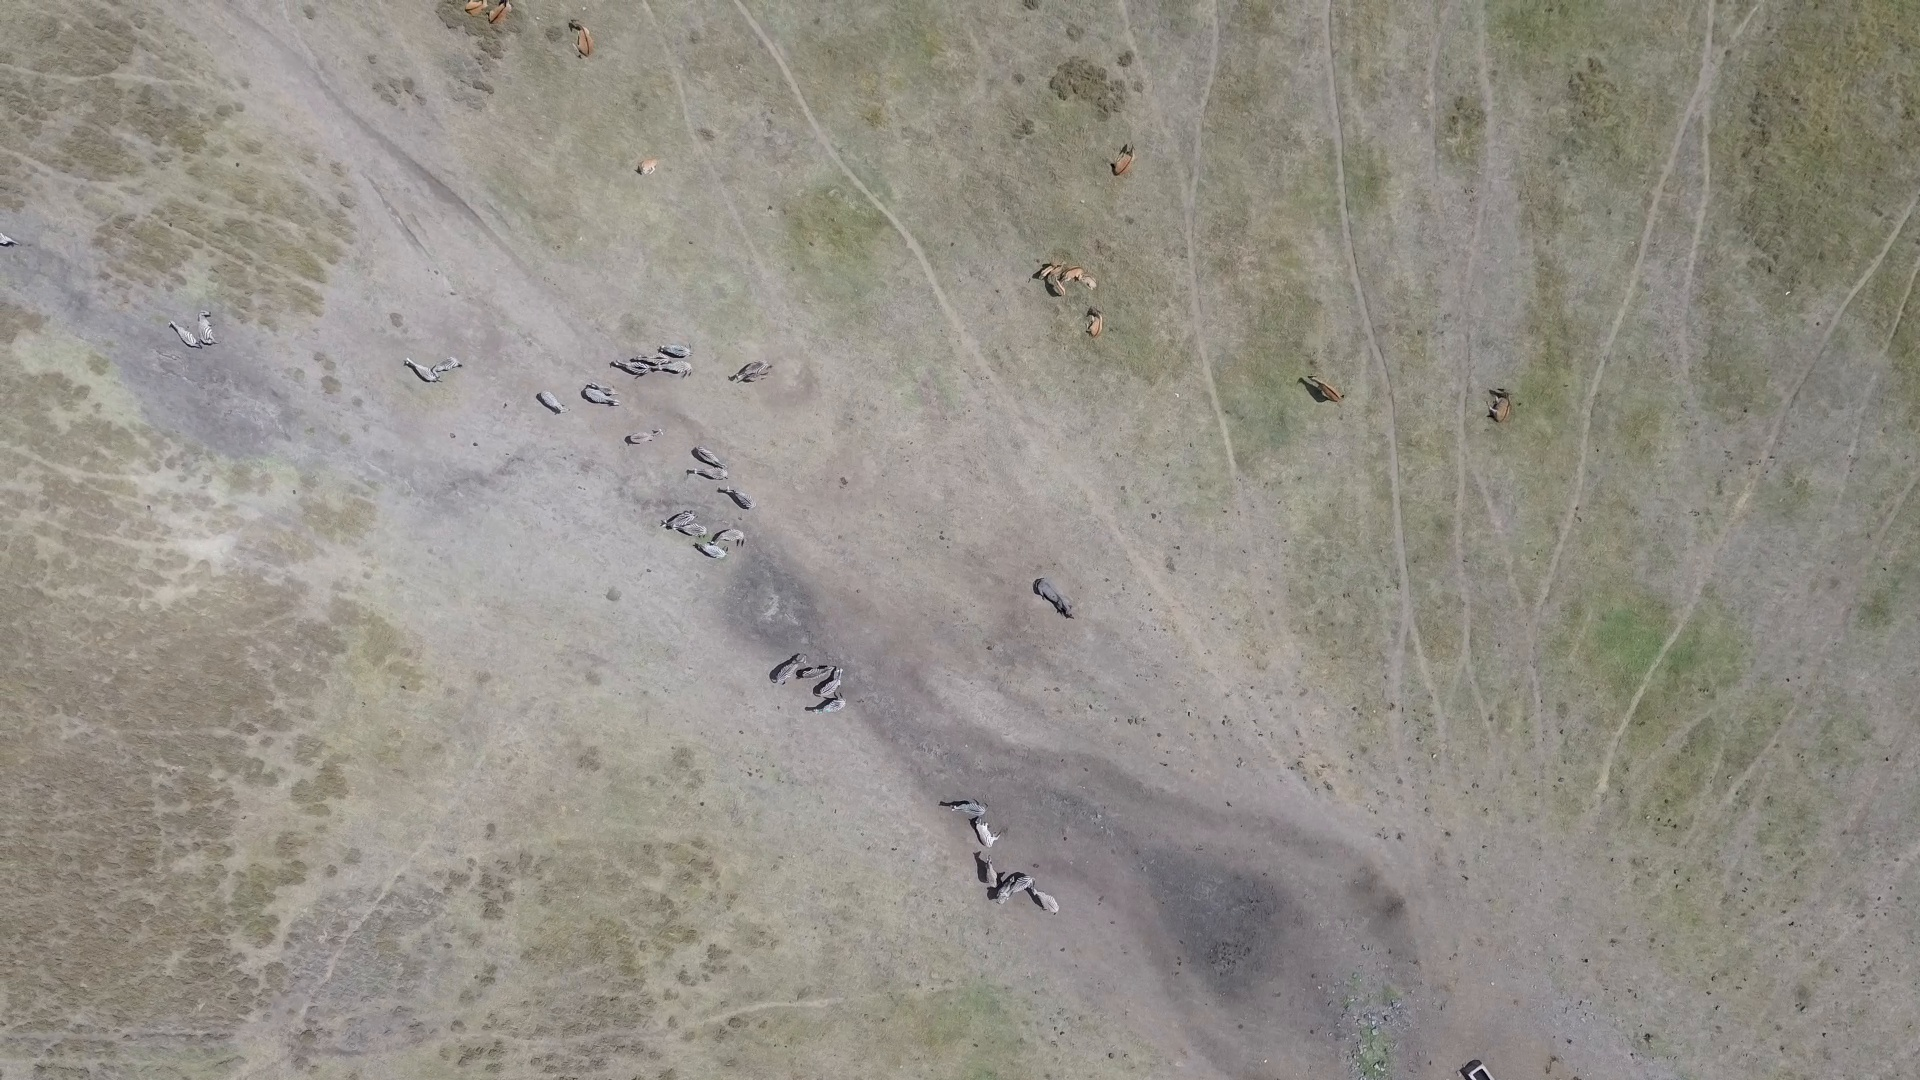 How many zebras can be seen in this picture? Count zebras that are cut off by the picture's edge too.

31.